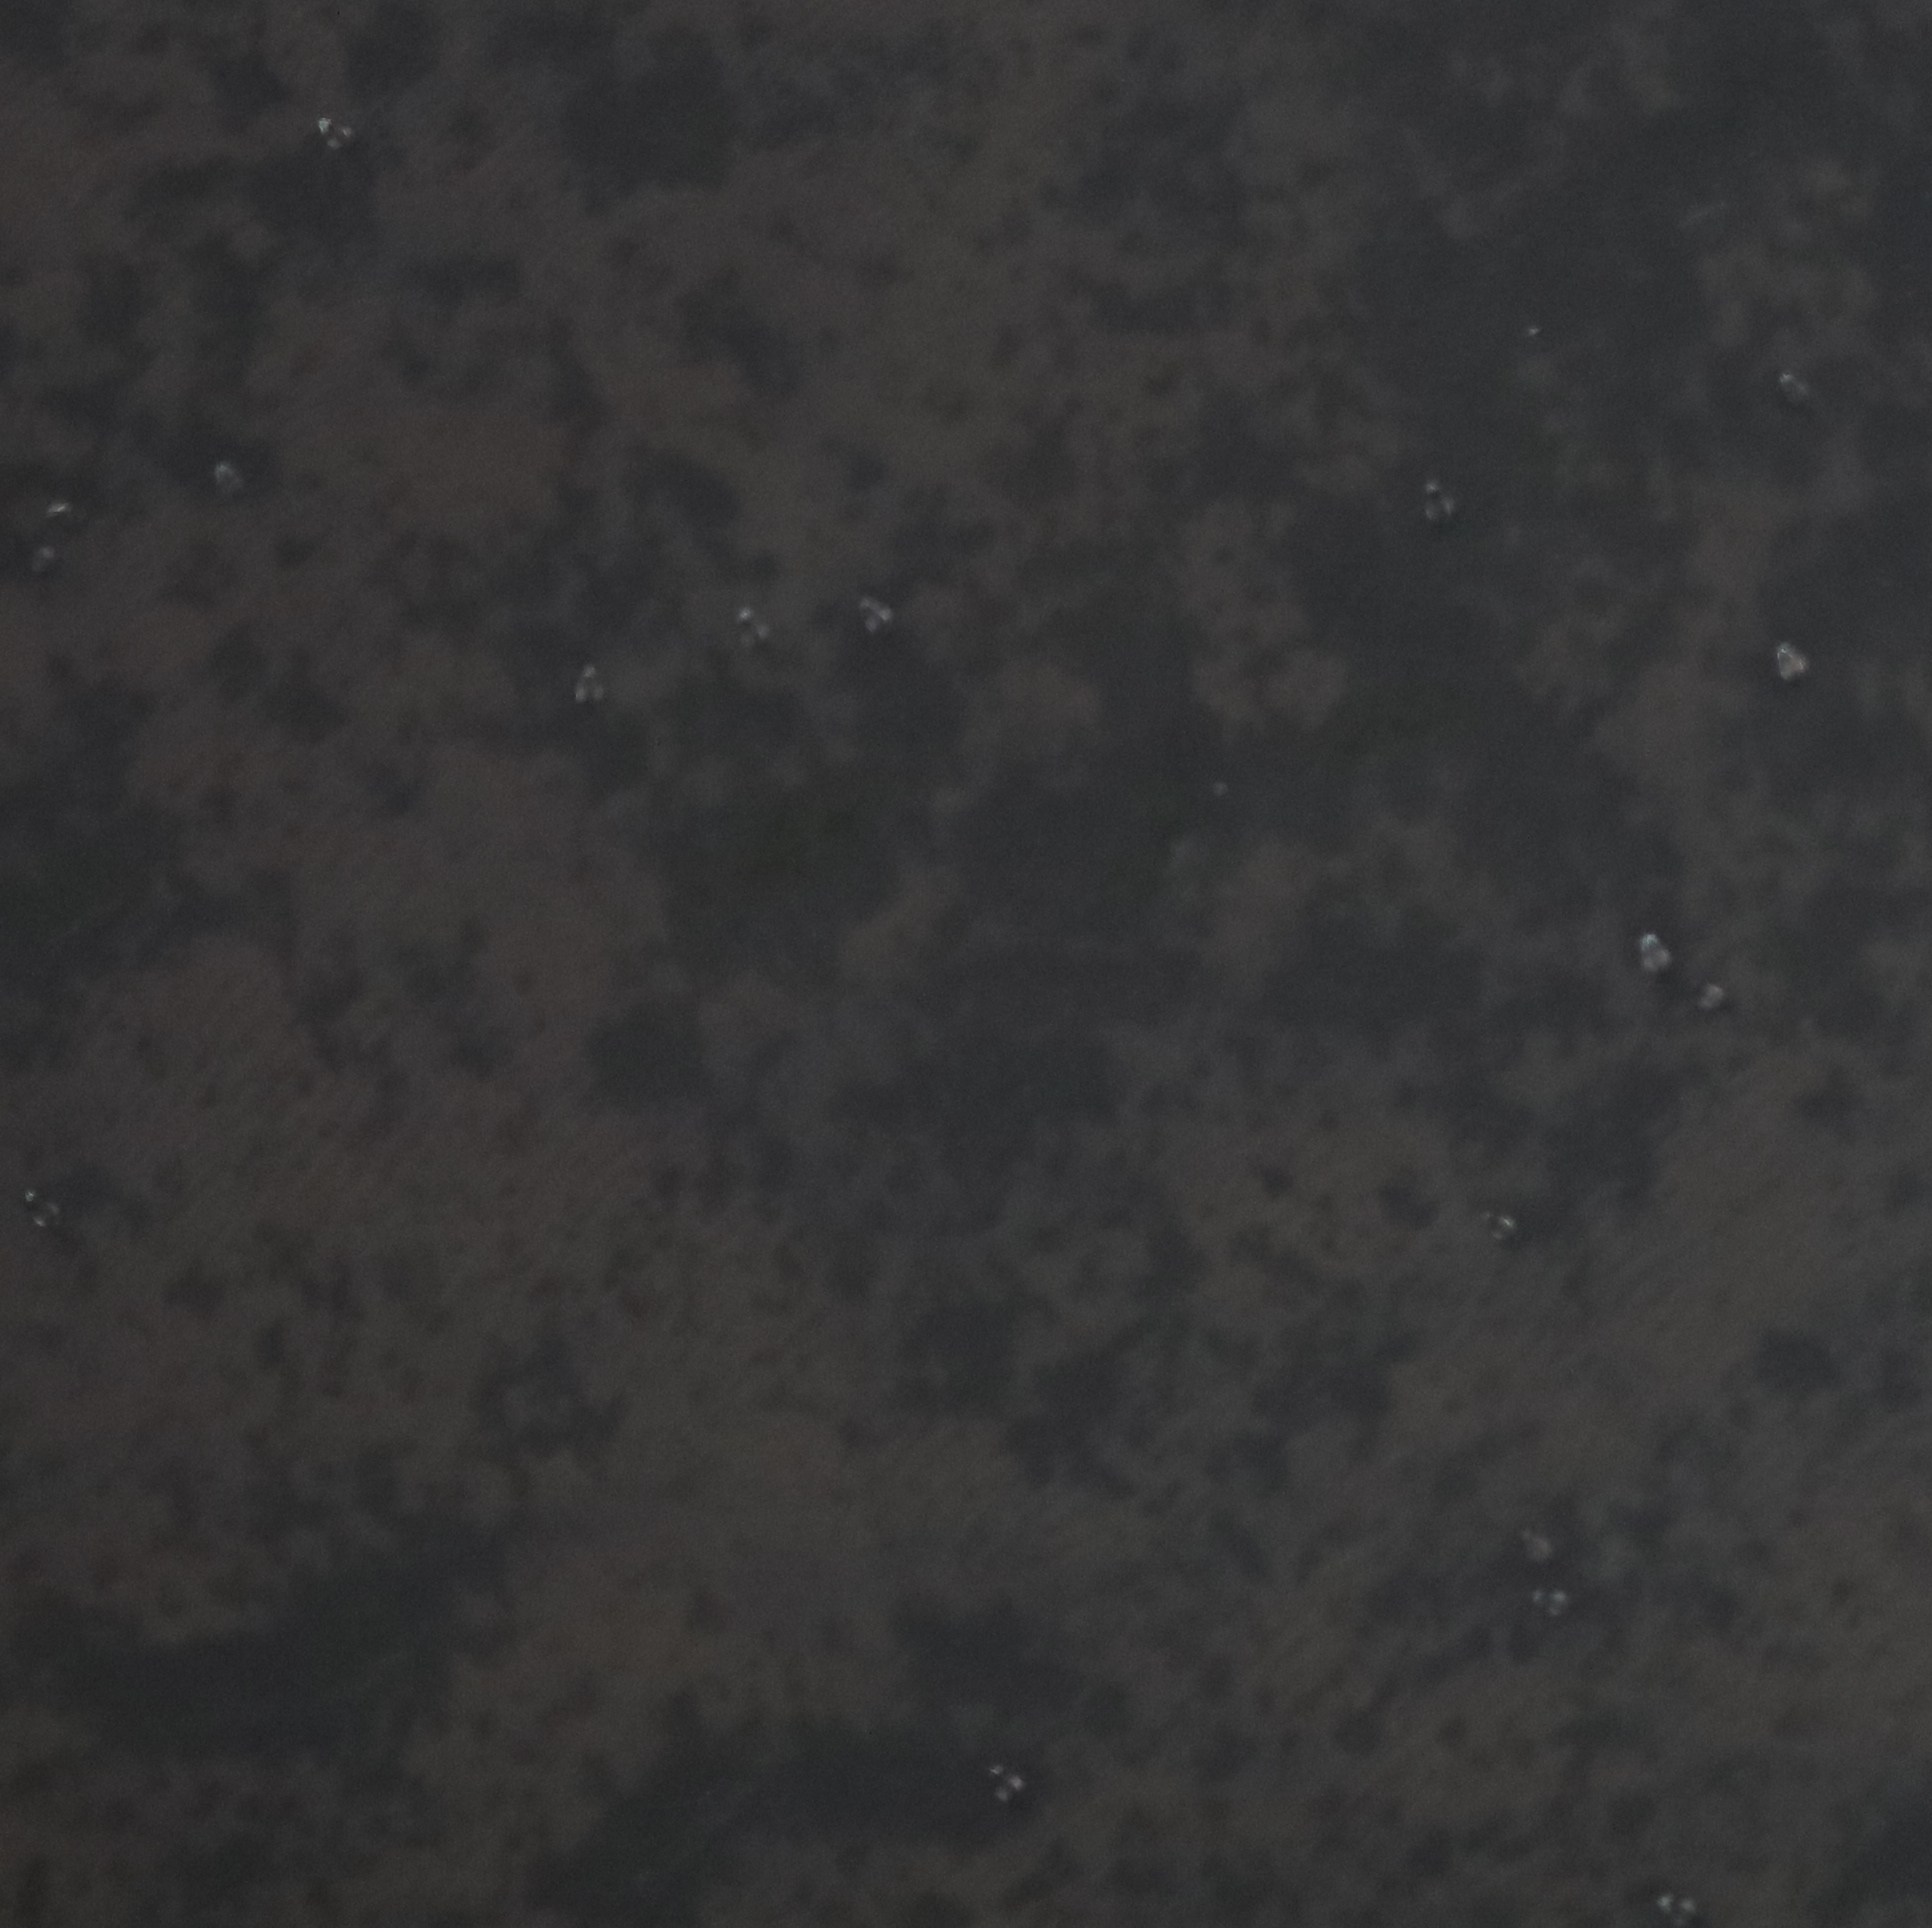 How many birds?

17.